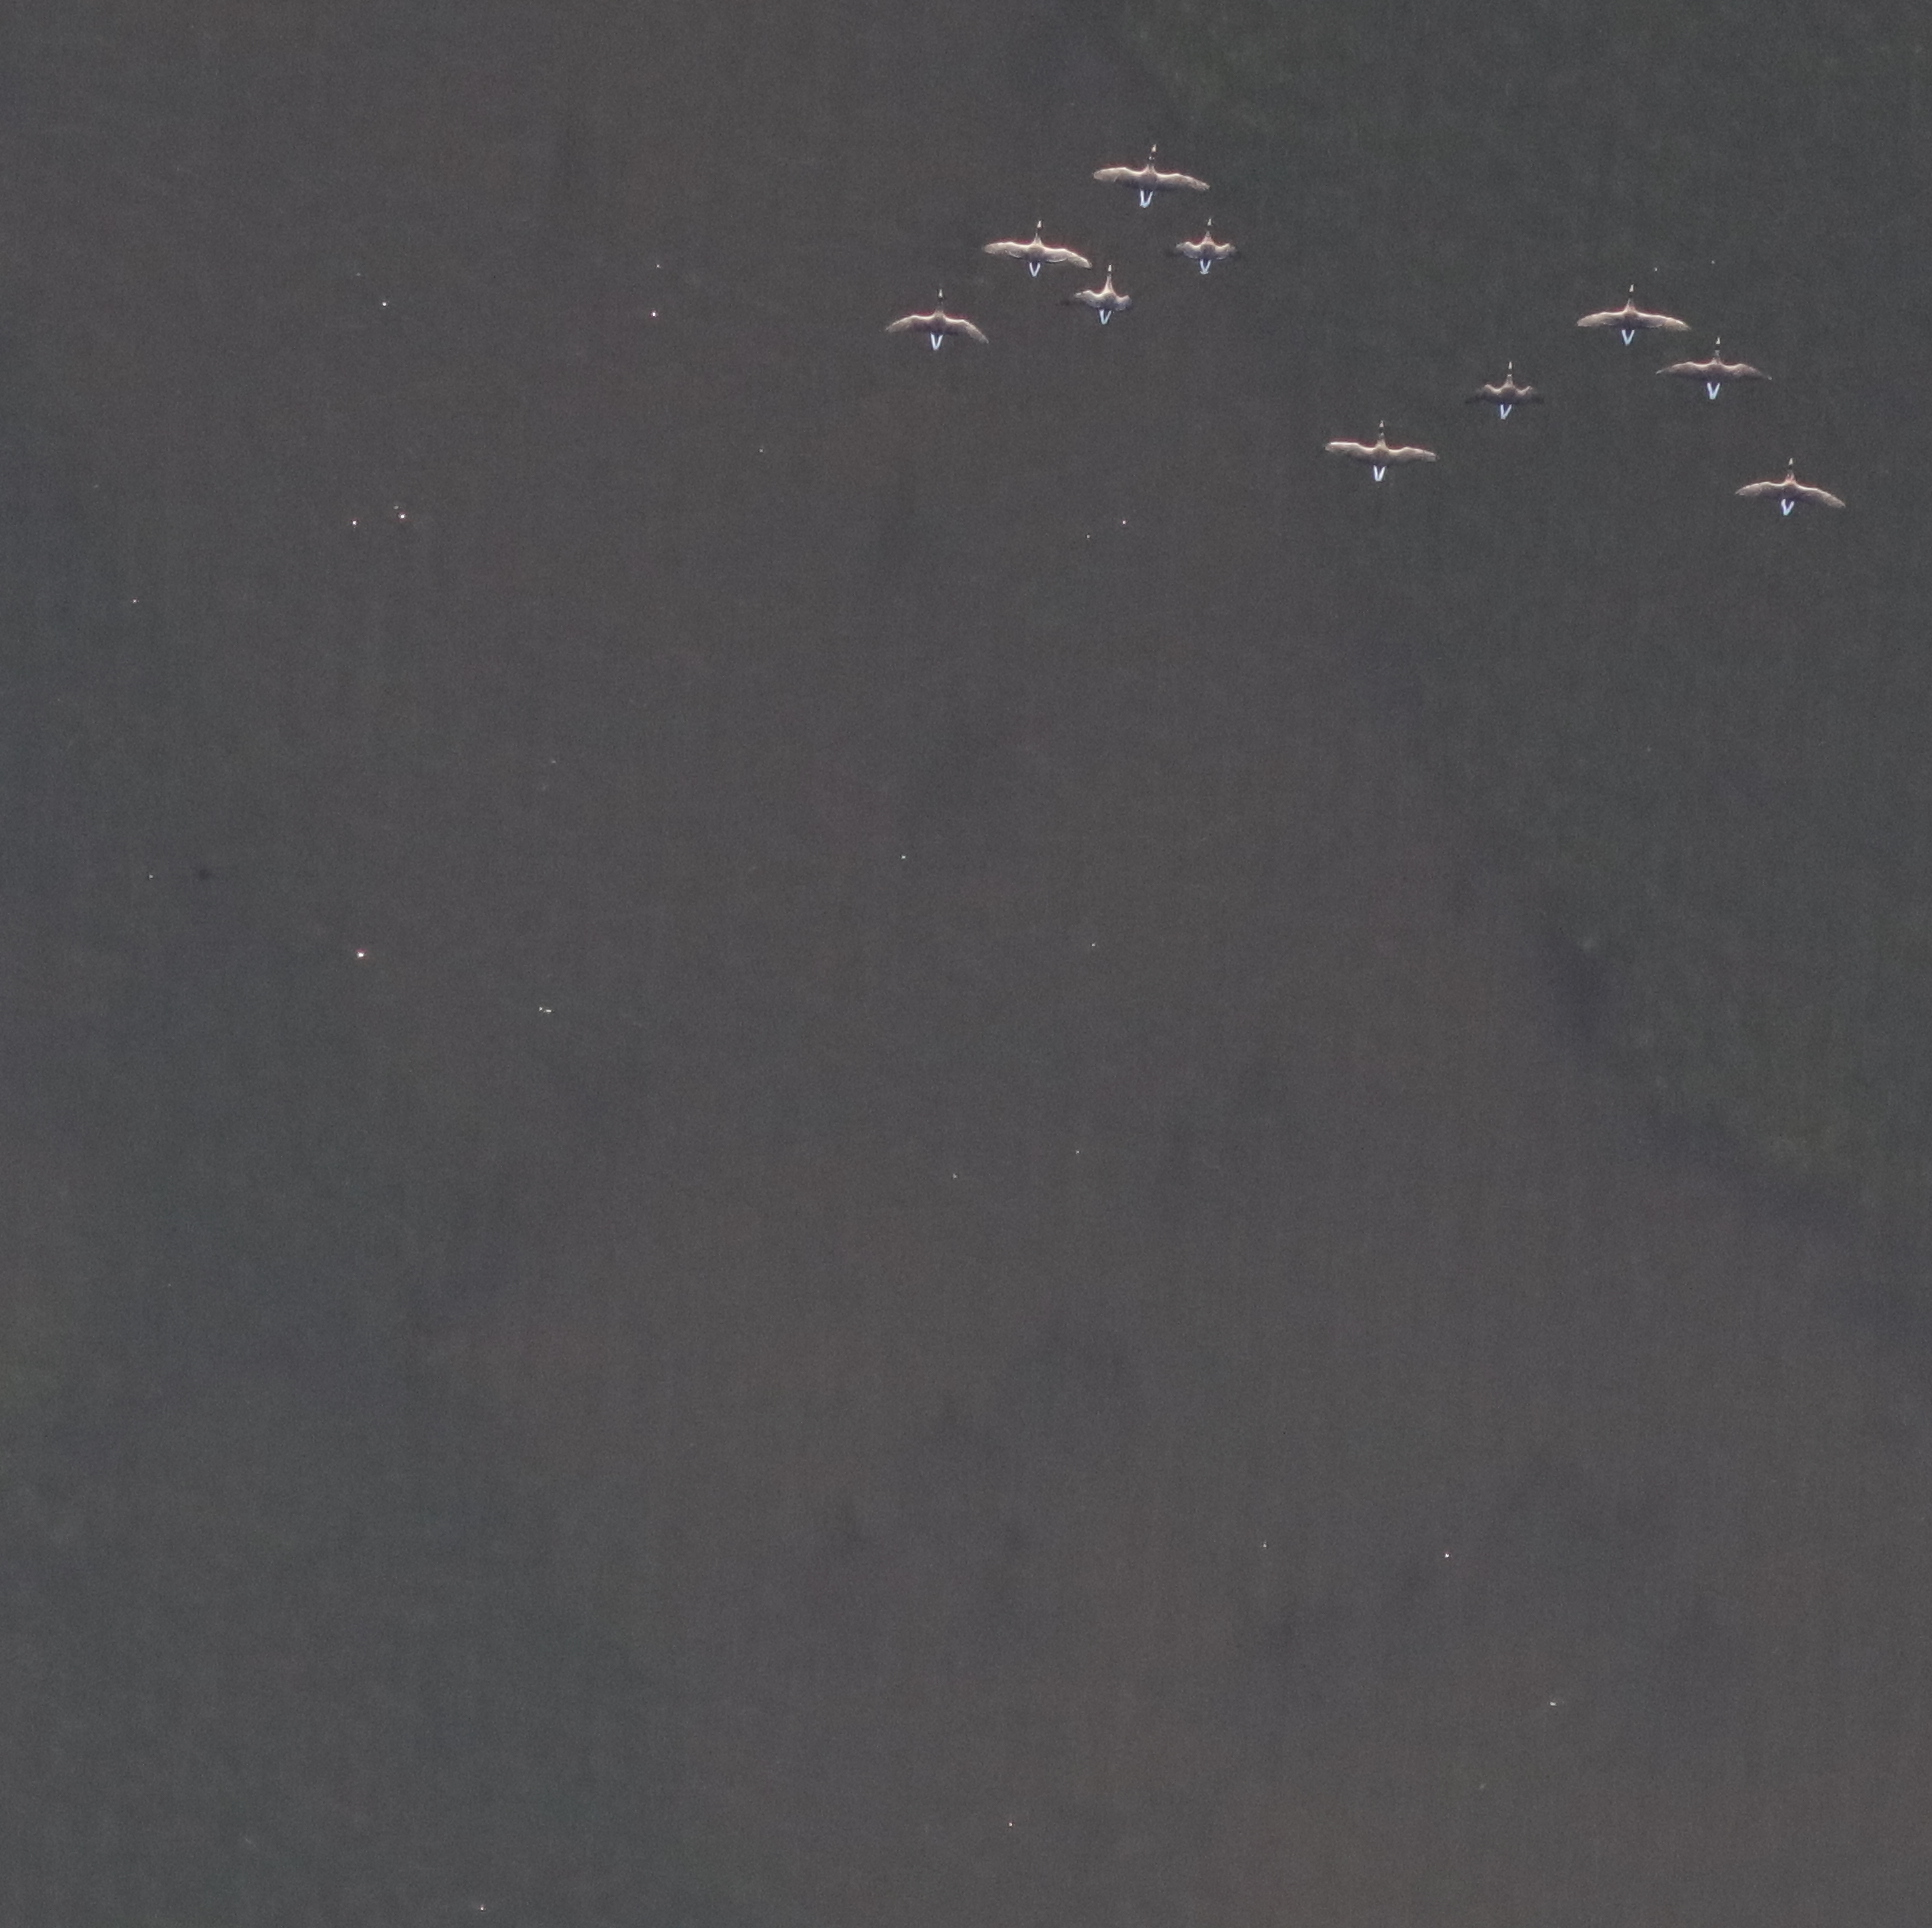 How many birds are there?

10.